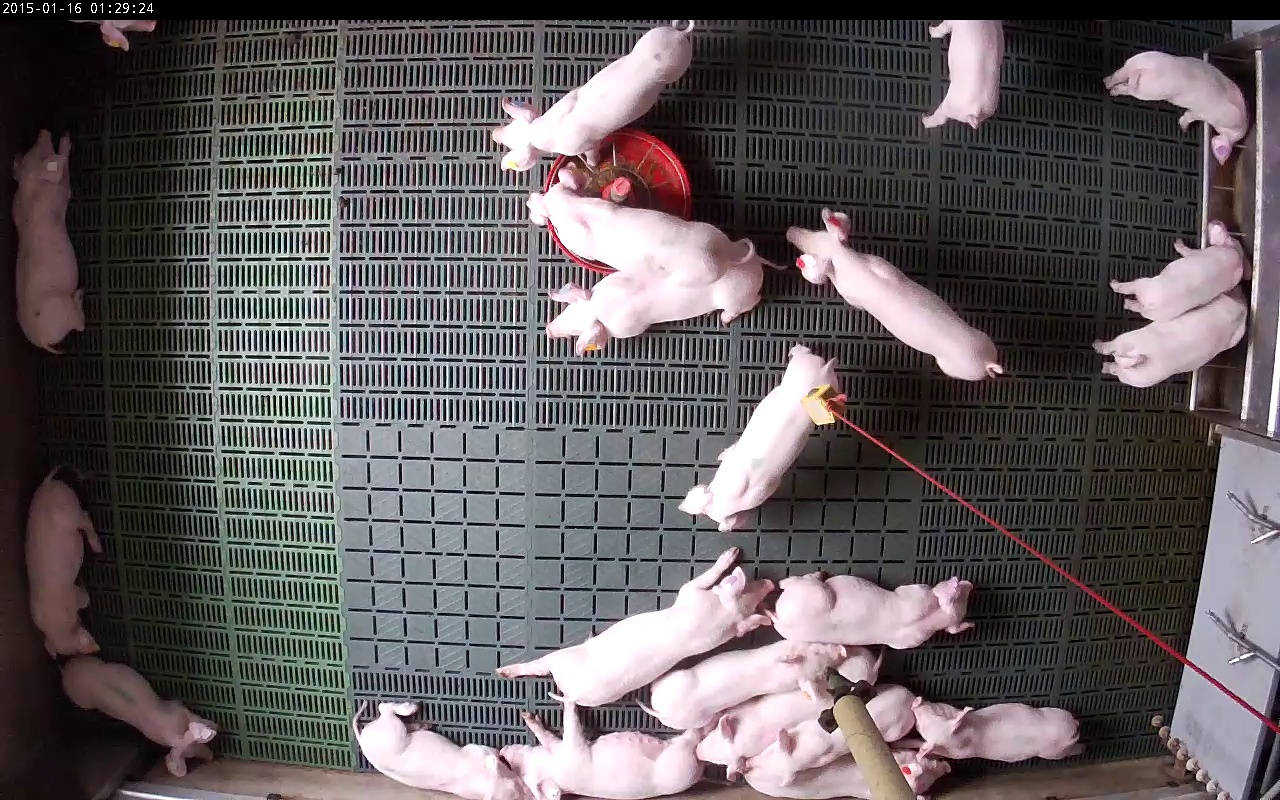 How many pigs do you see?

22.